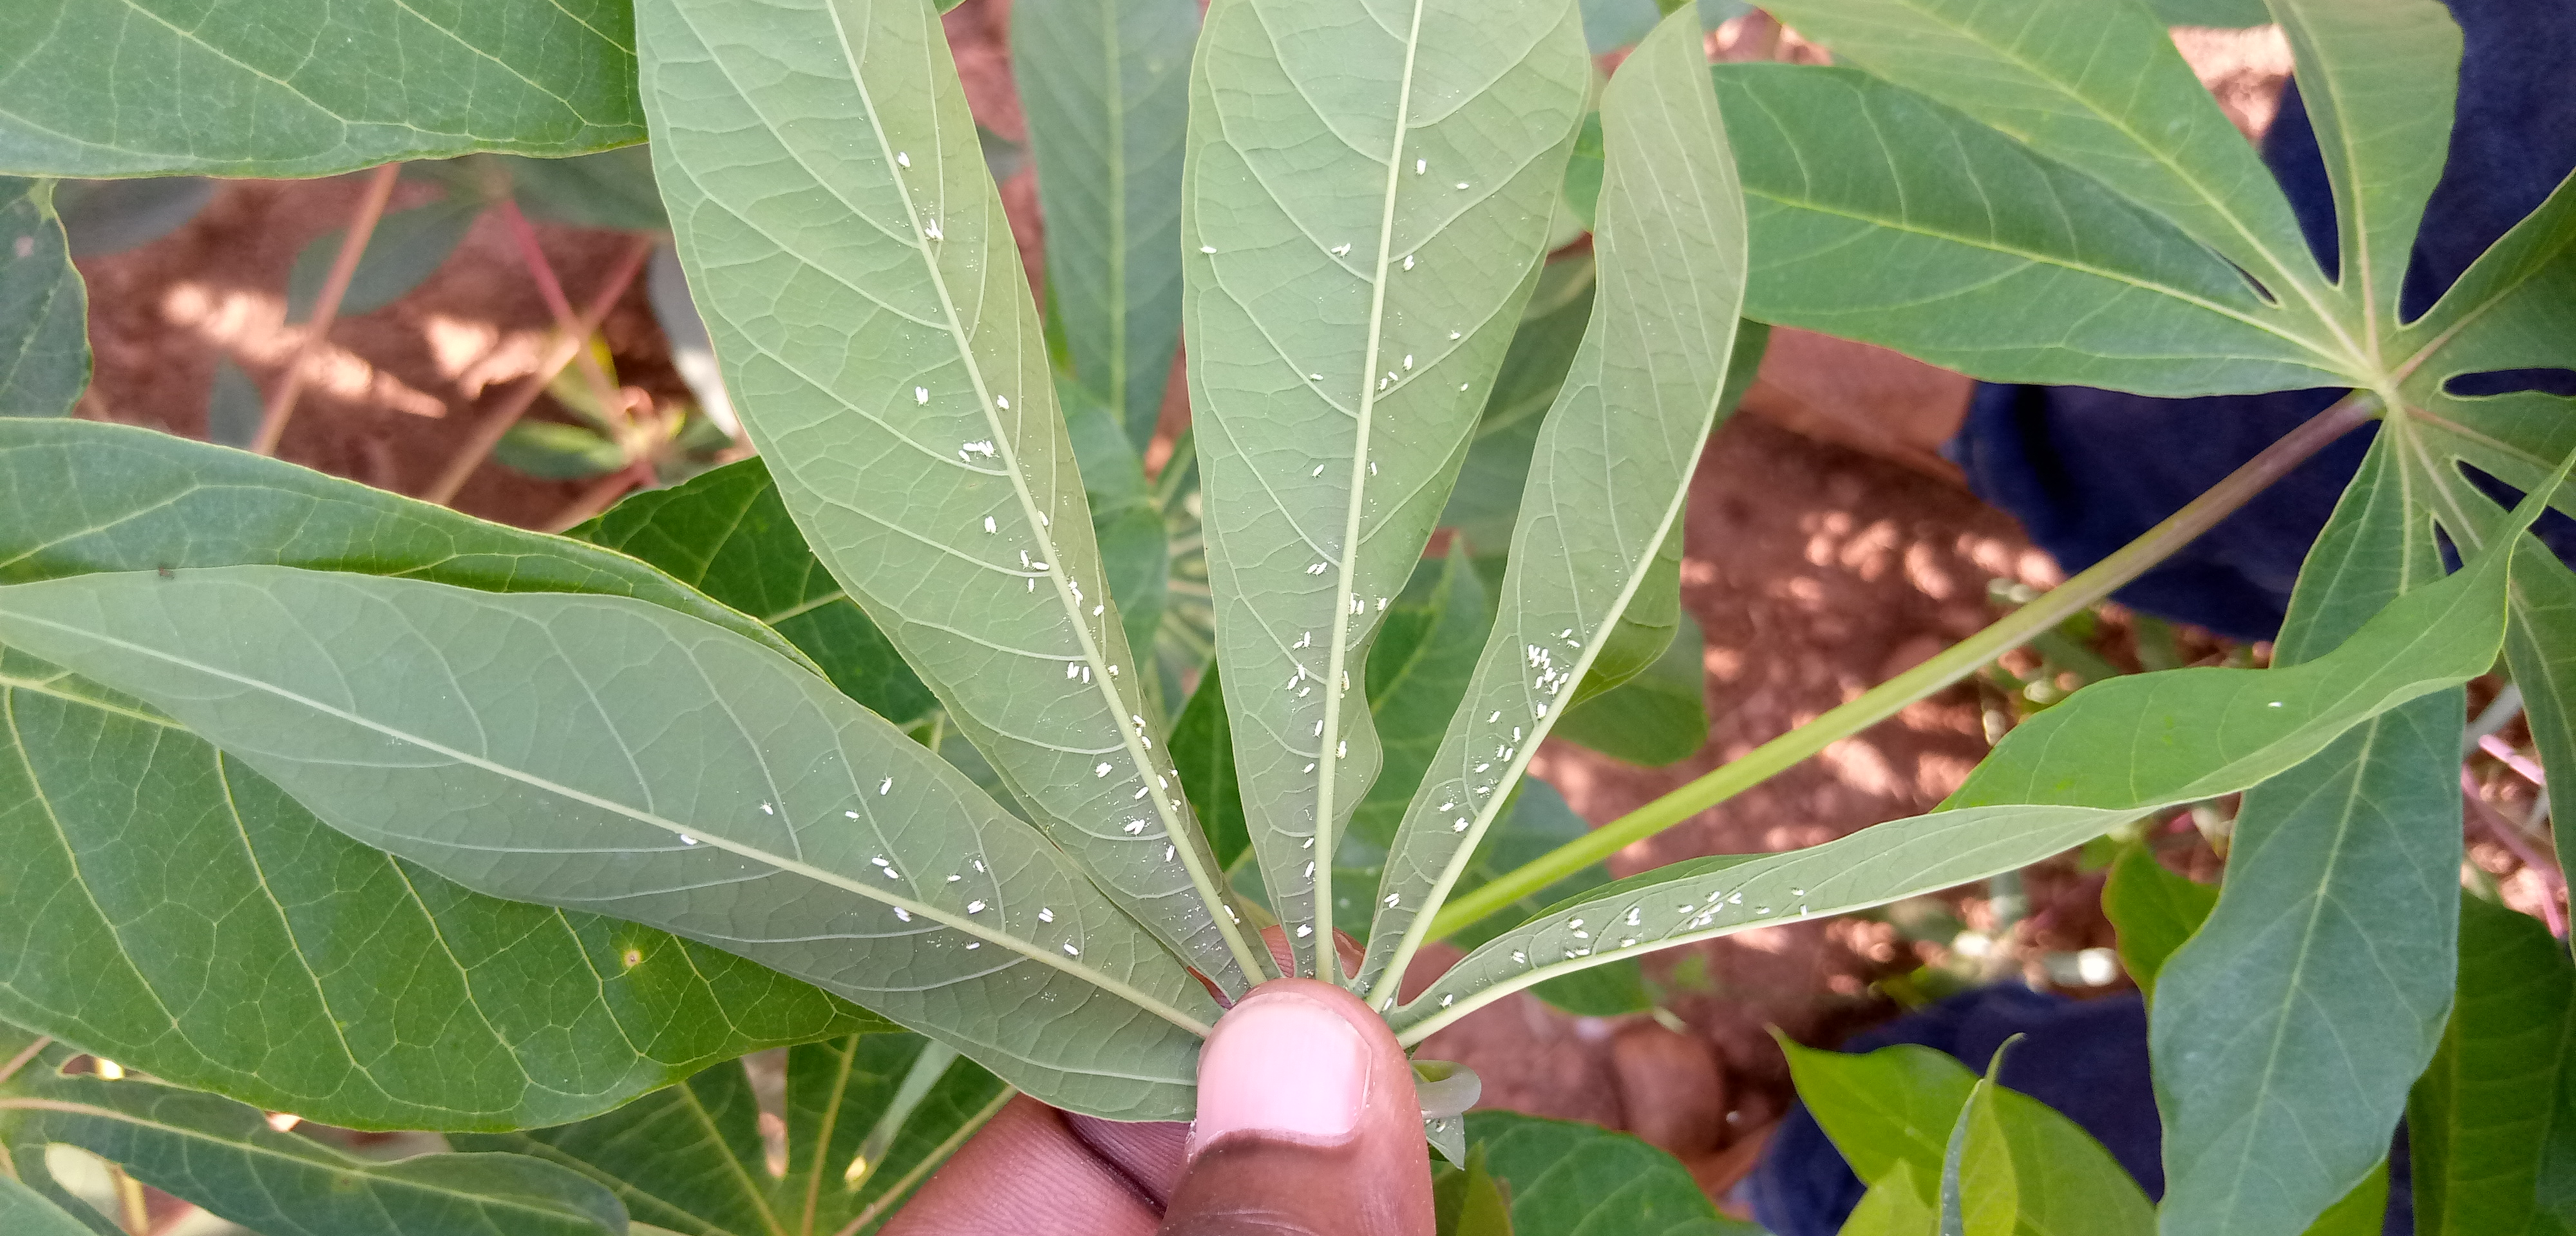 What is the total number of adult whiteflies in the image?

137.